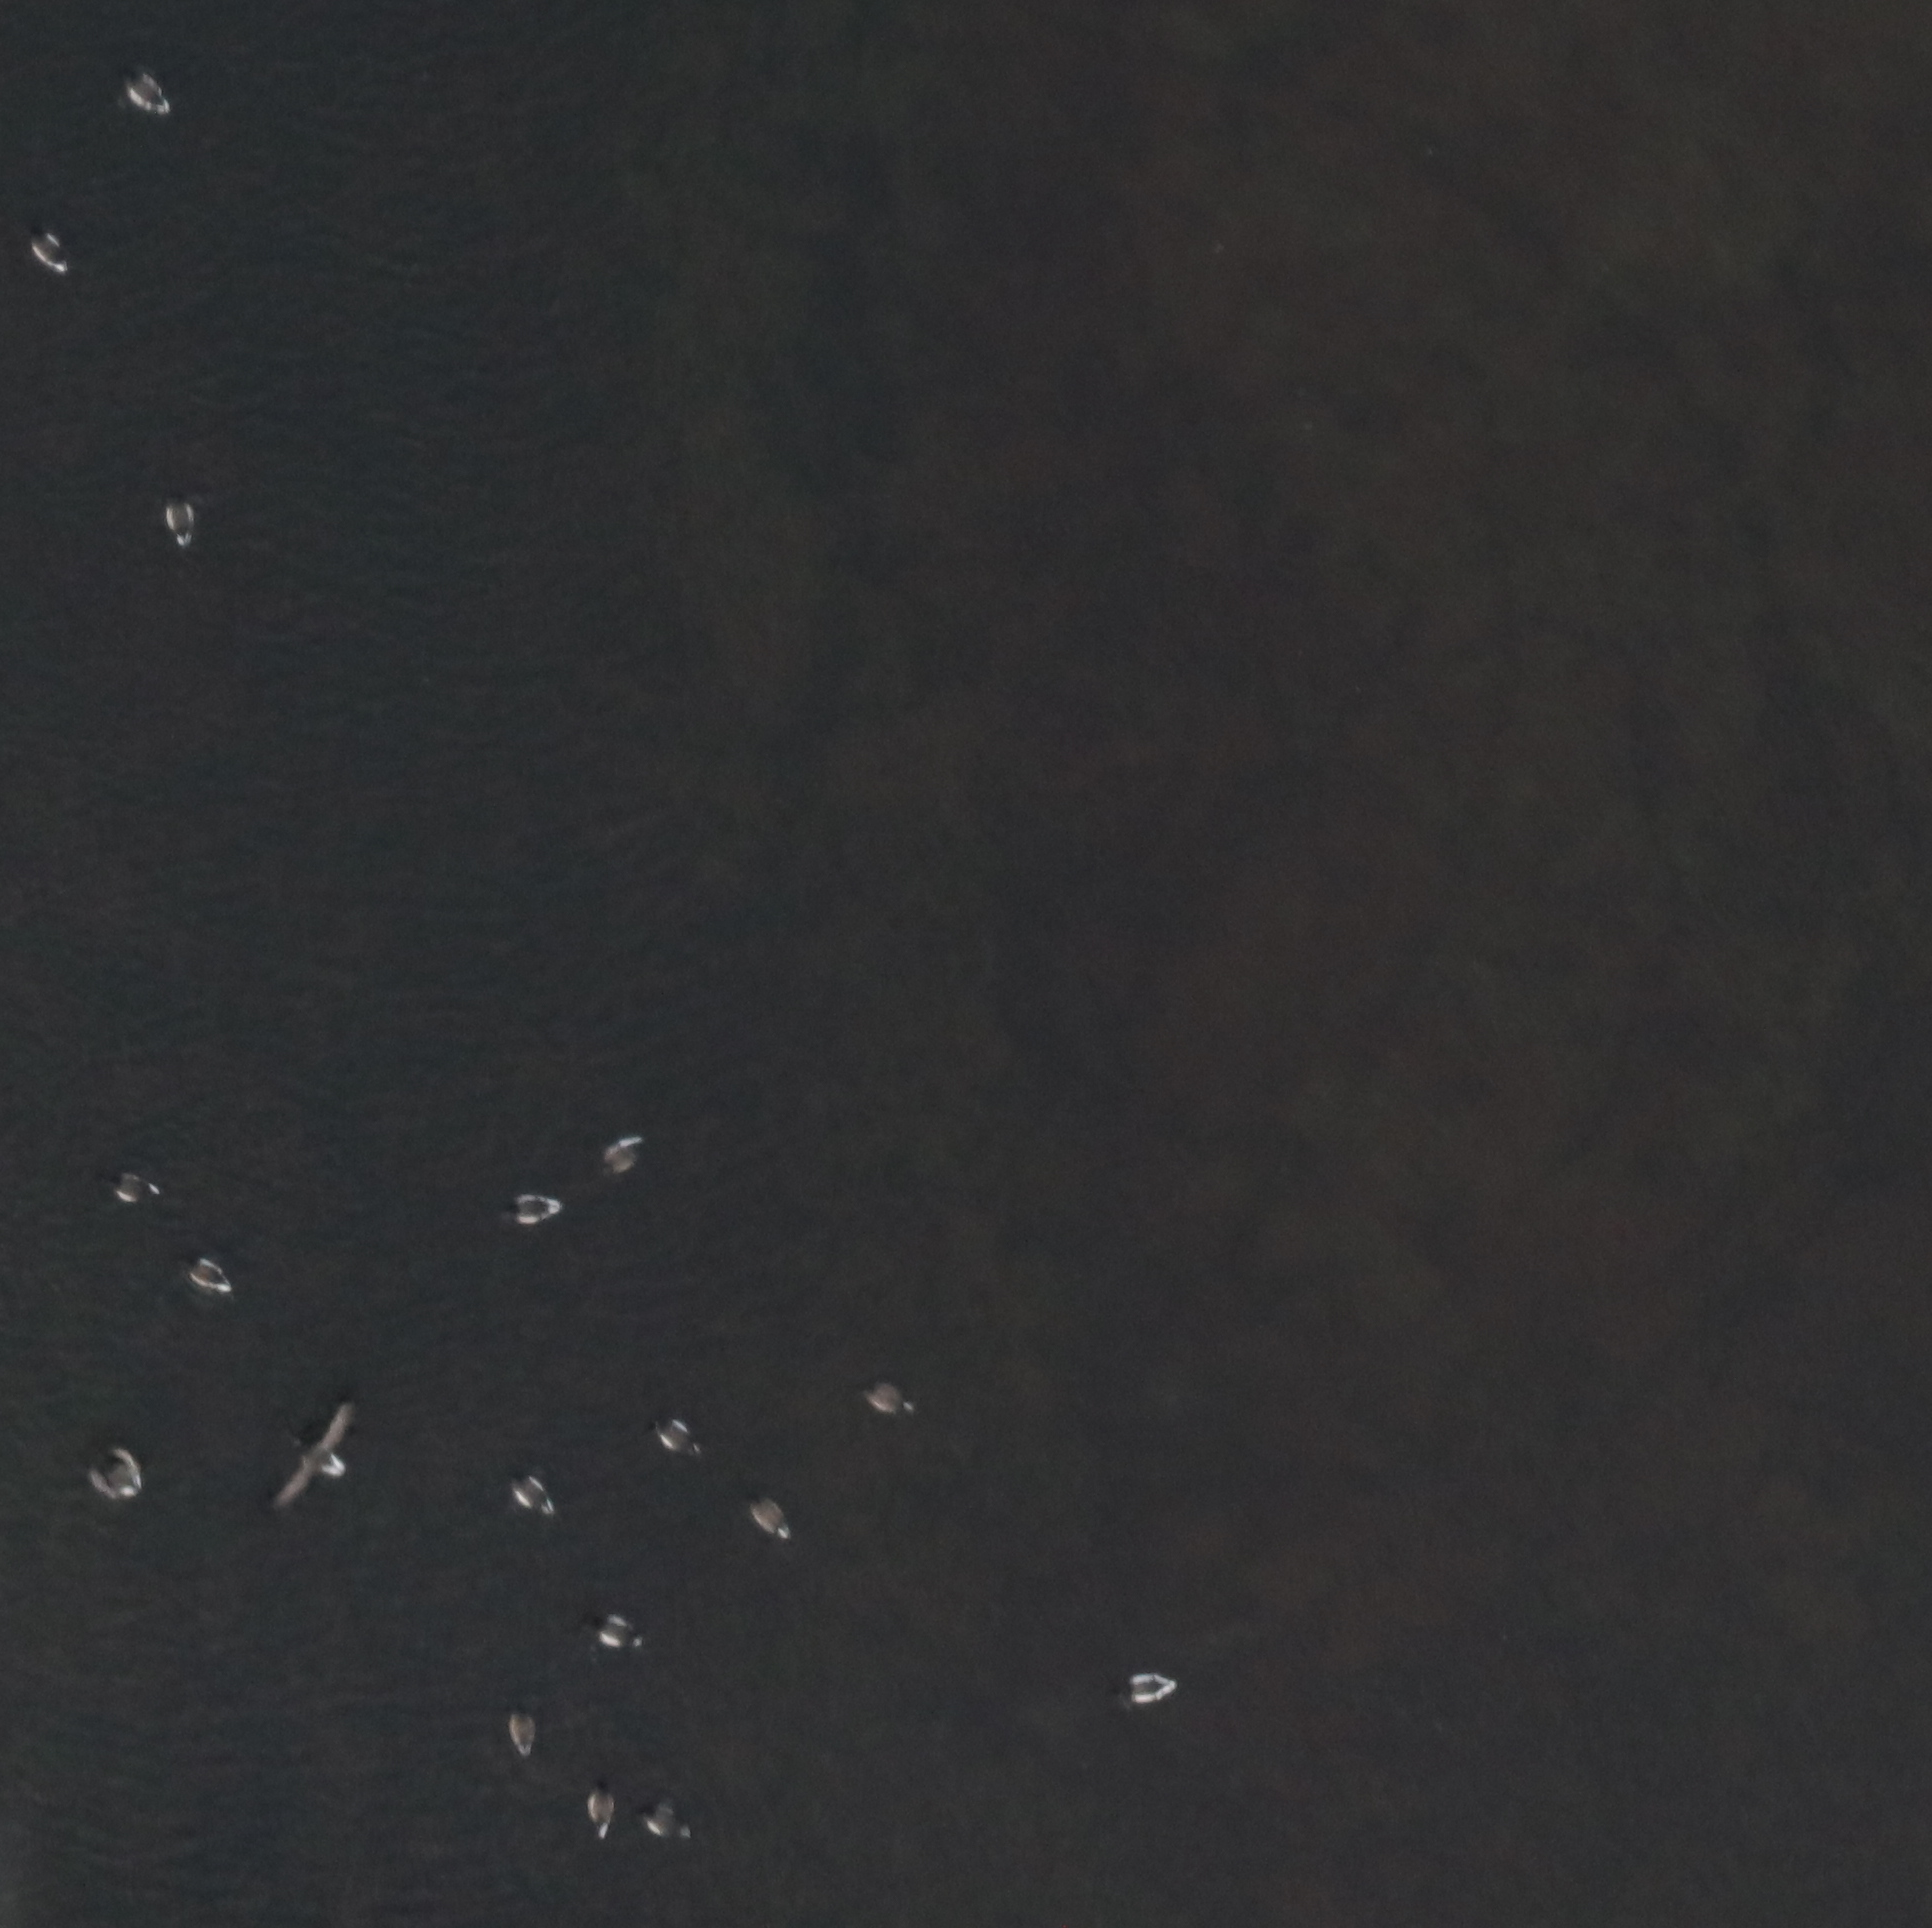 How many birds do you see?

18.